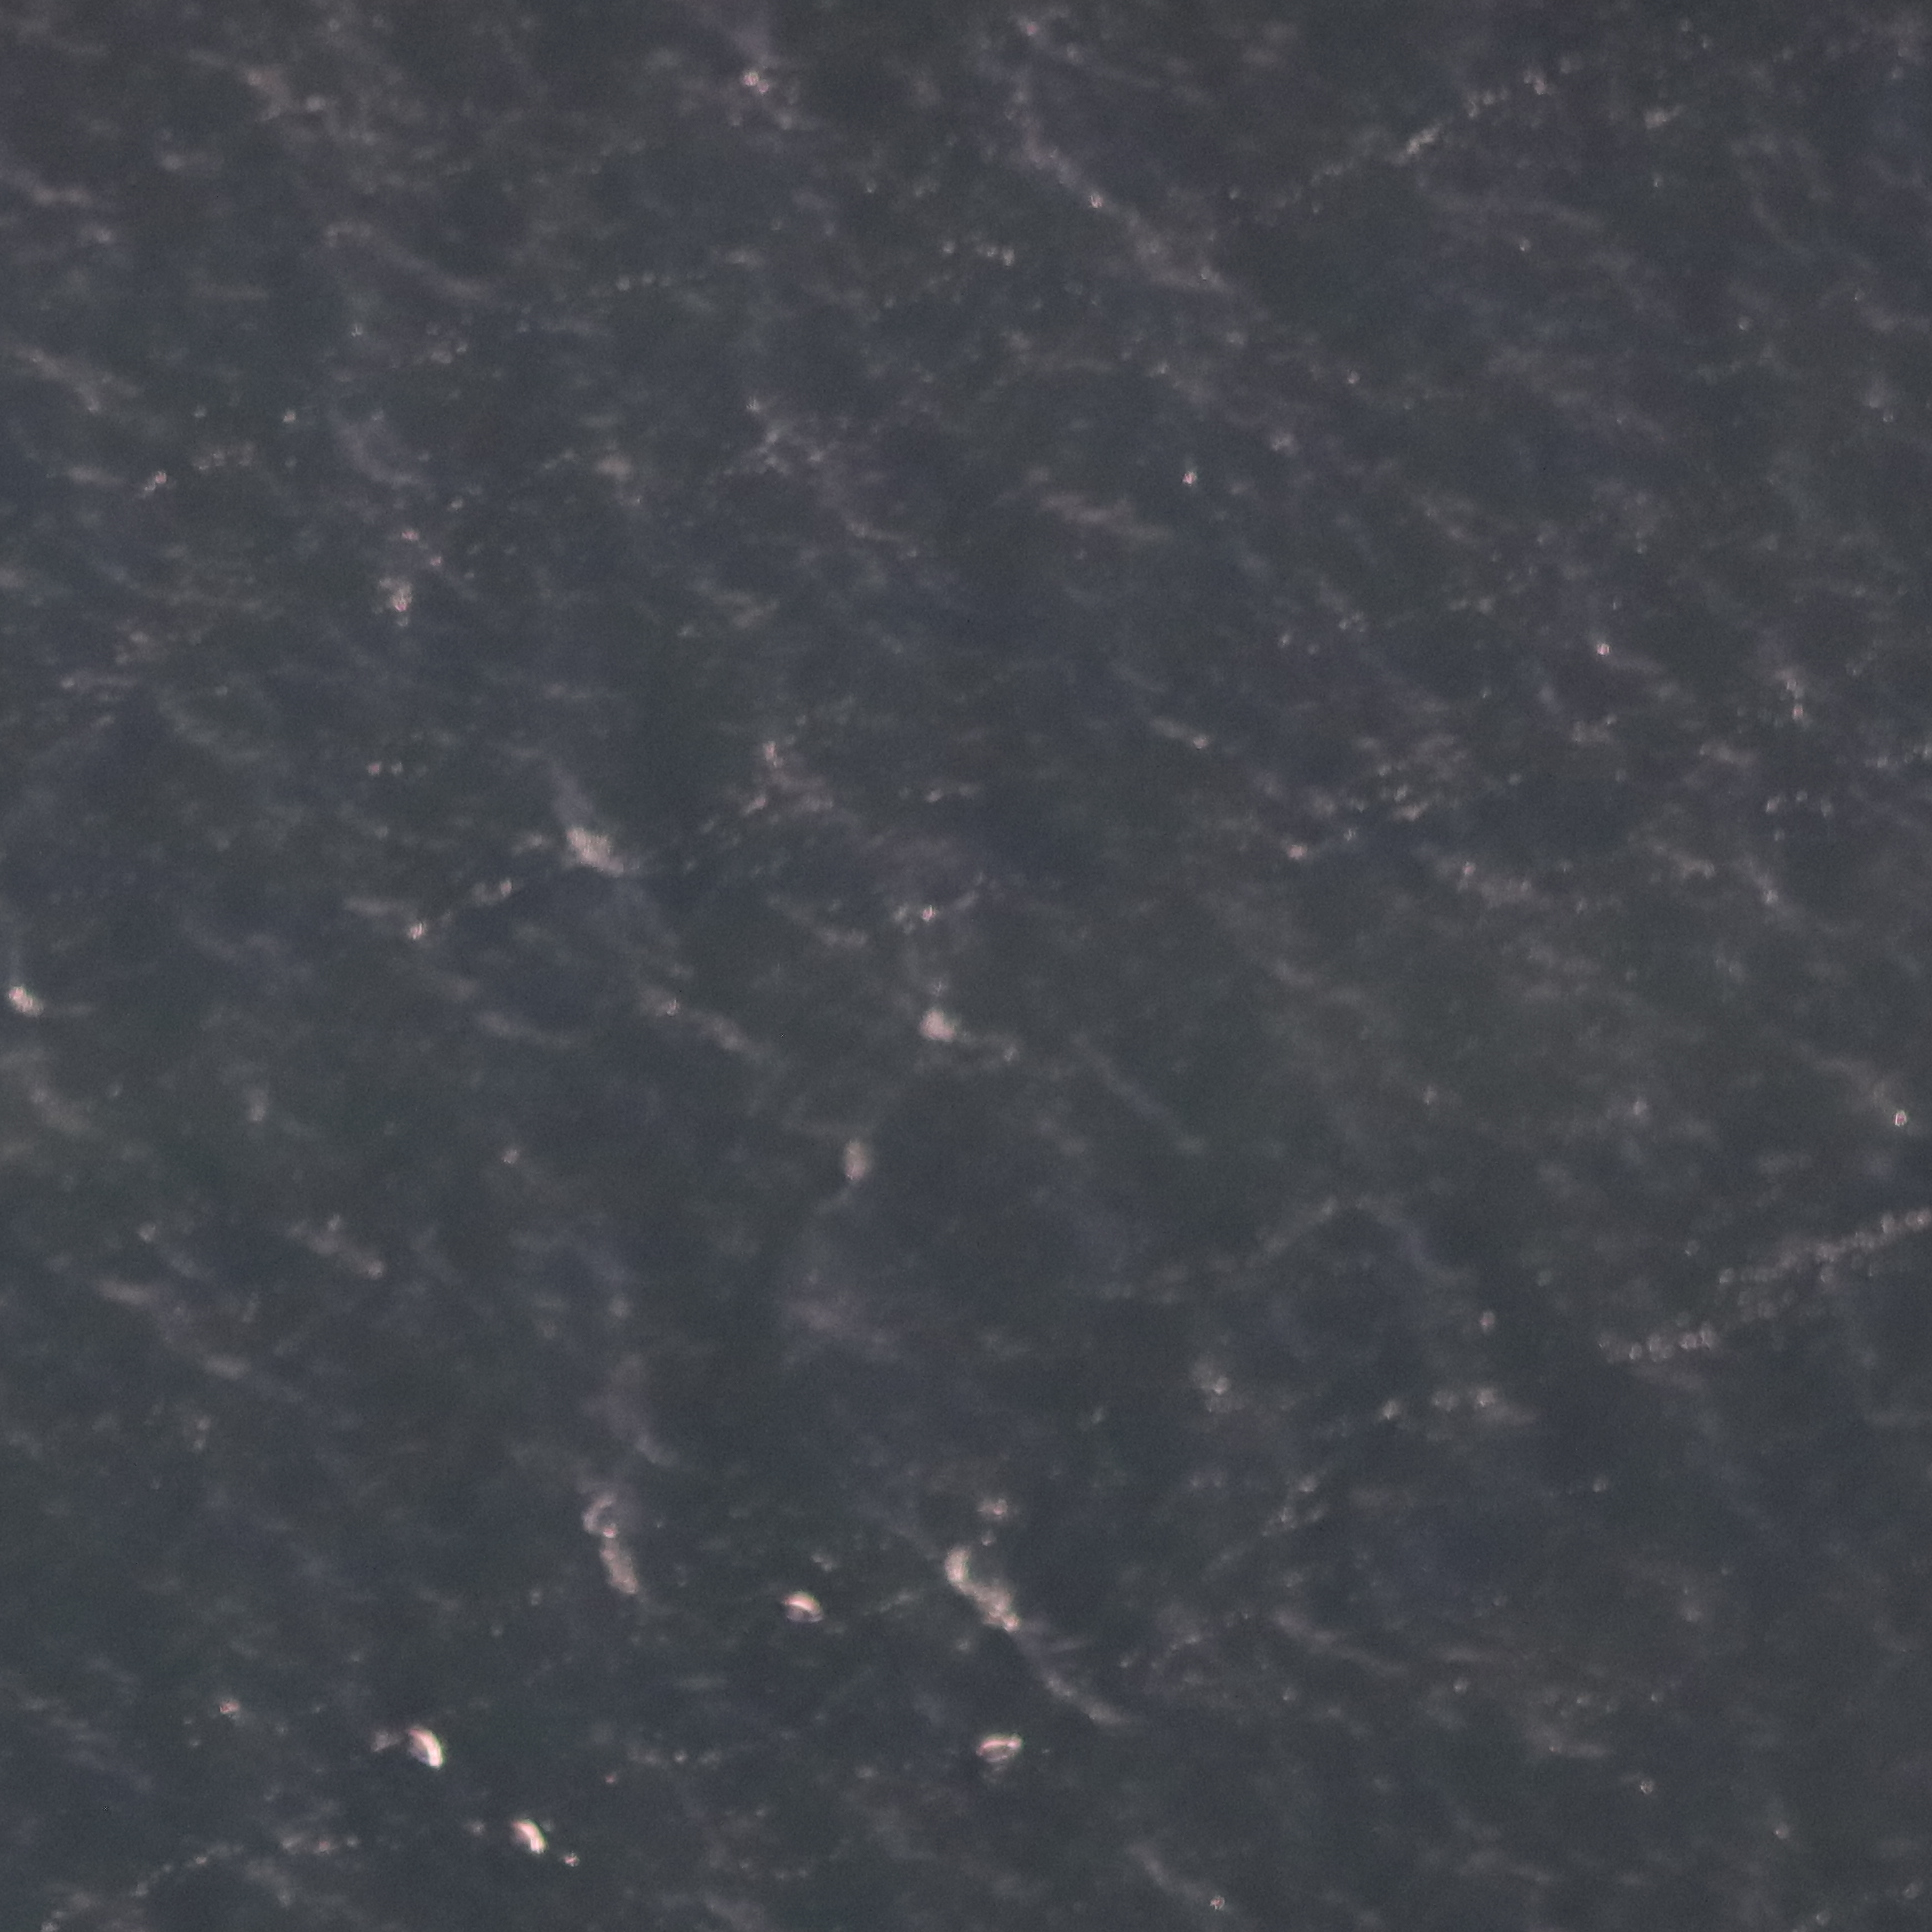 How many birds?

4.